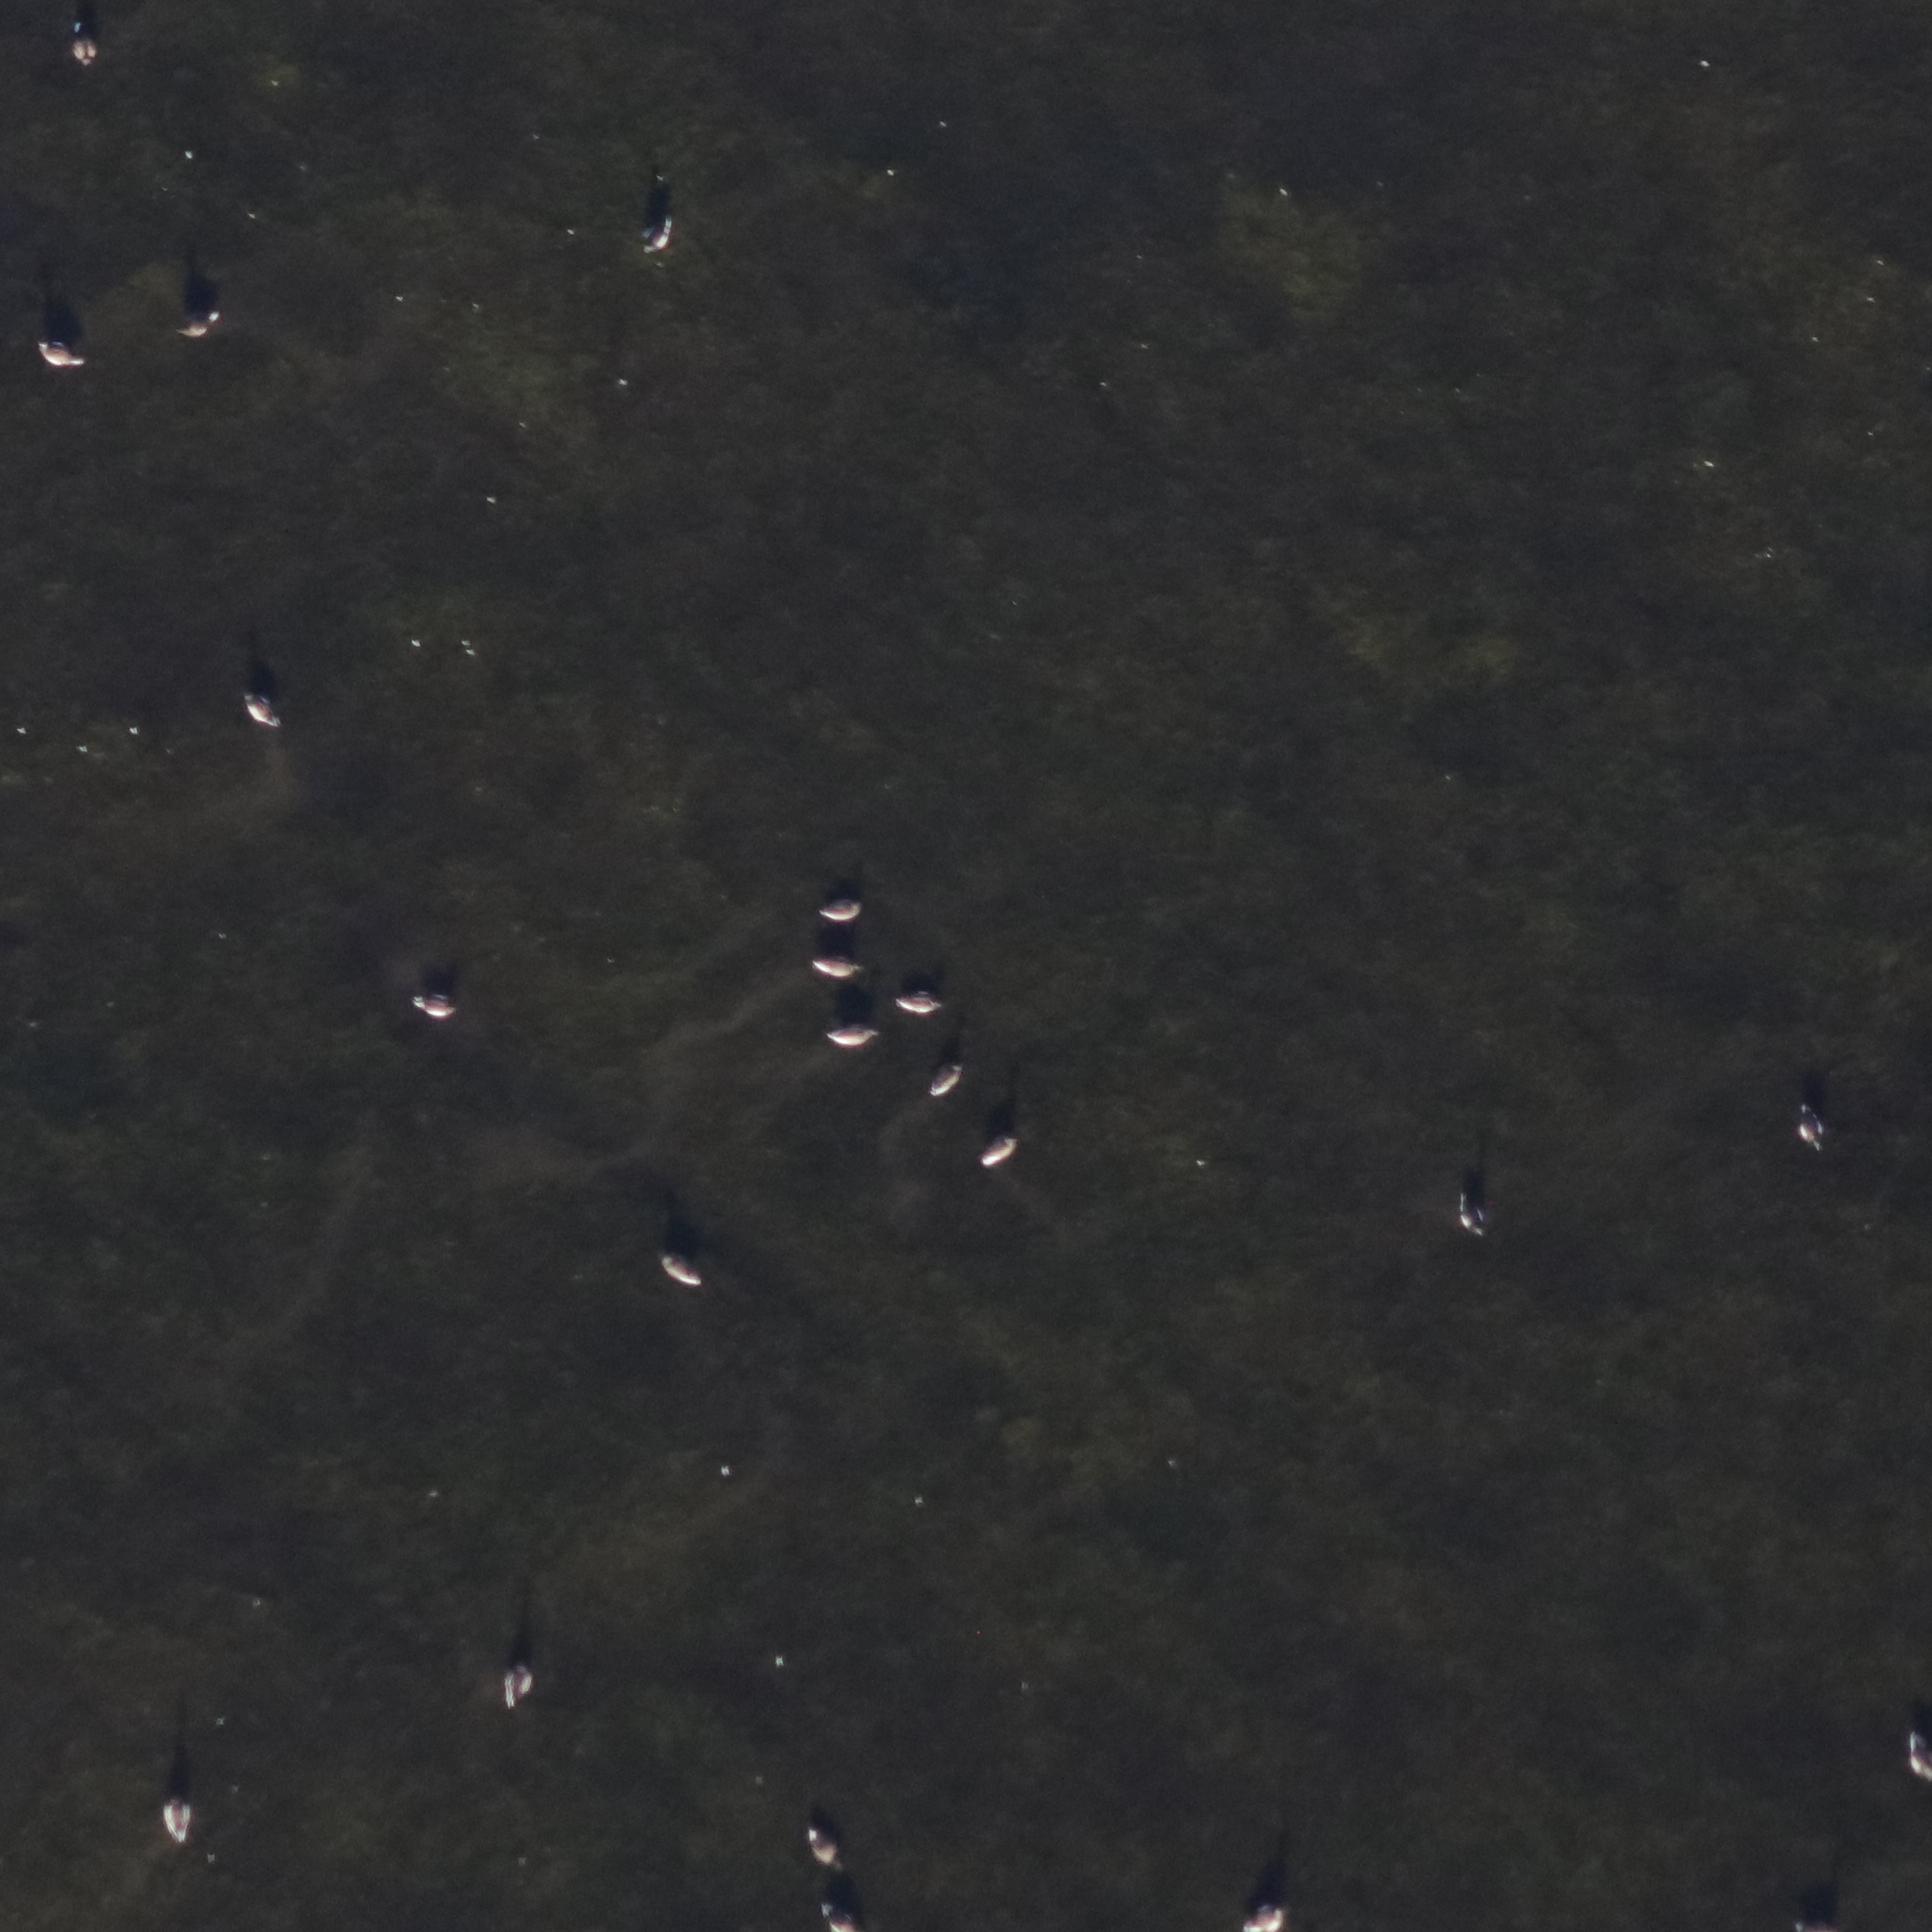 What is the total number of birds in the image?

21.